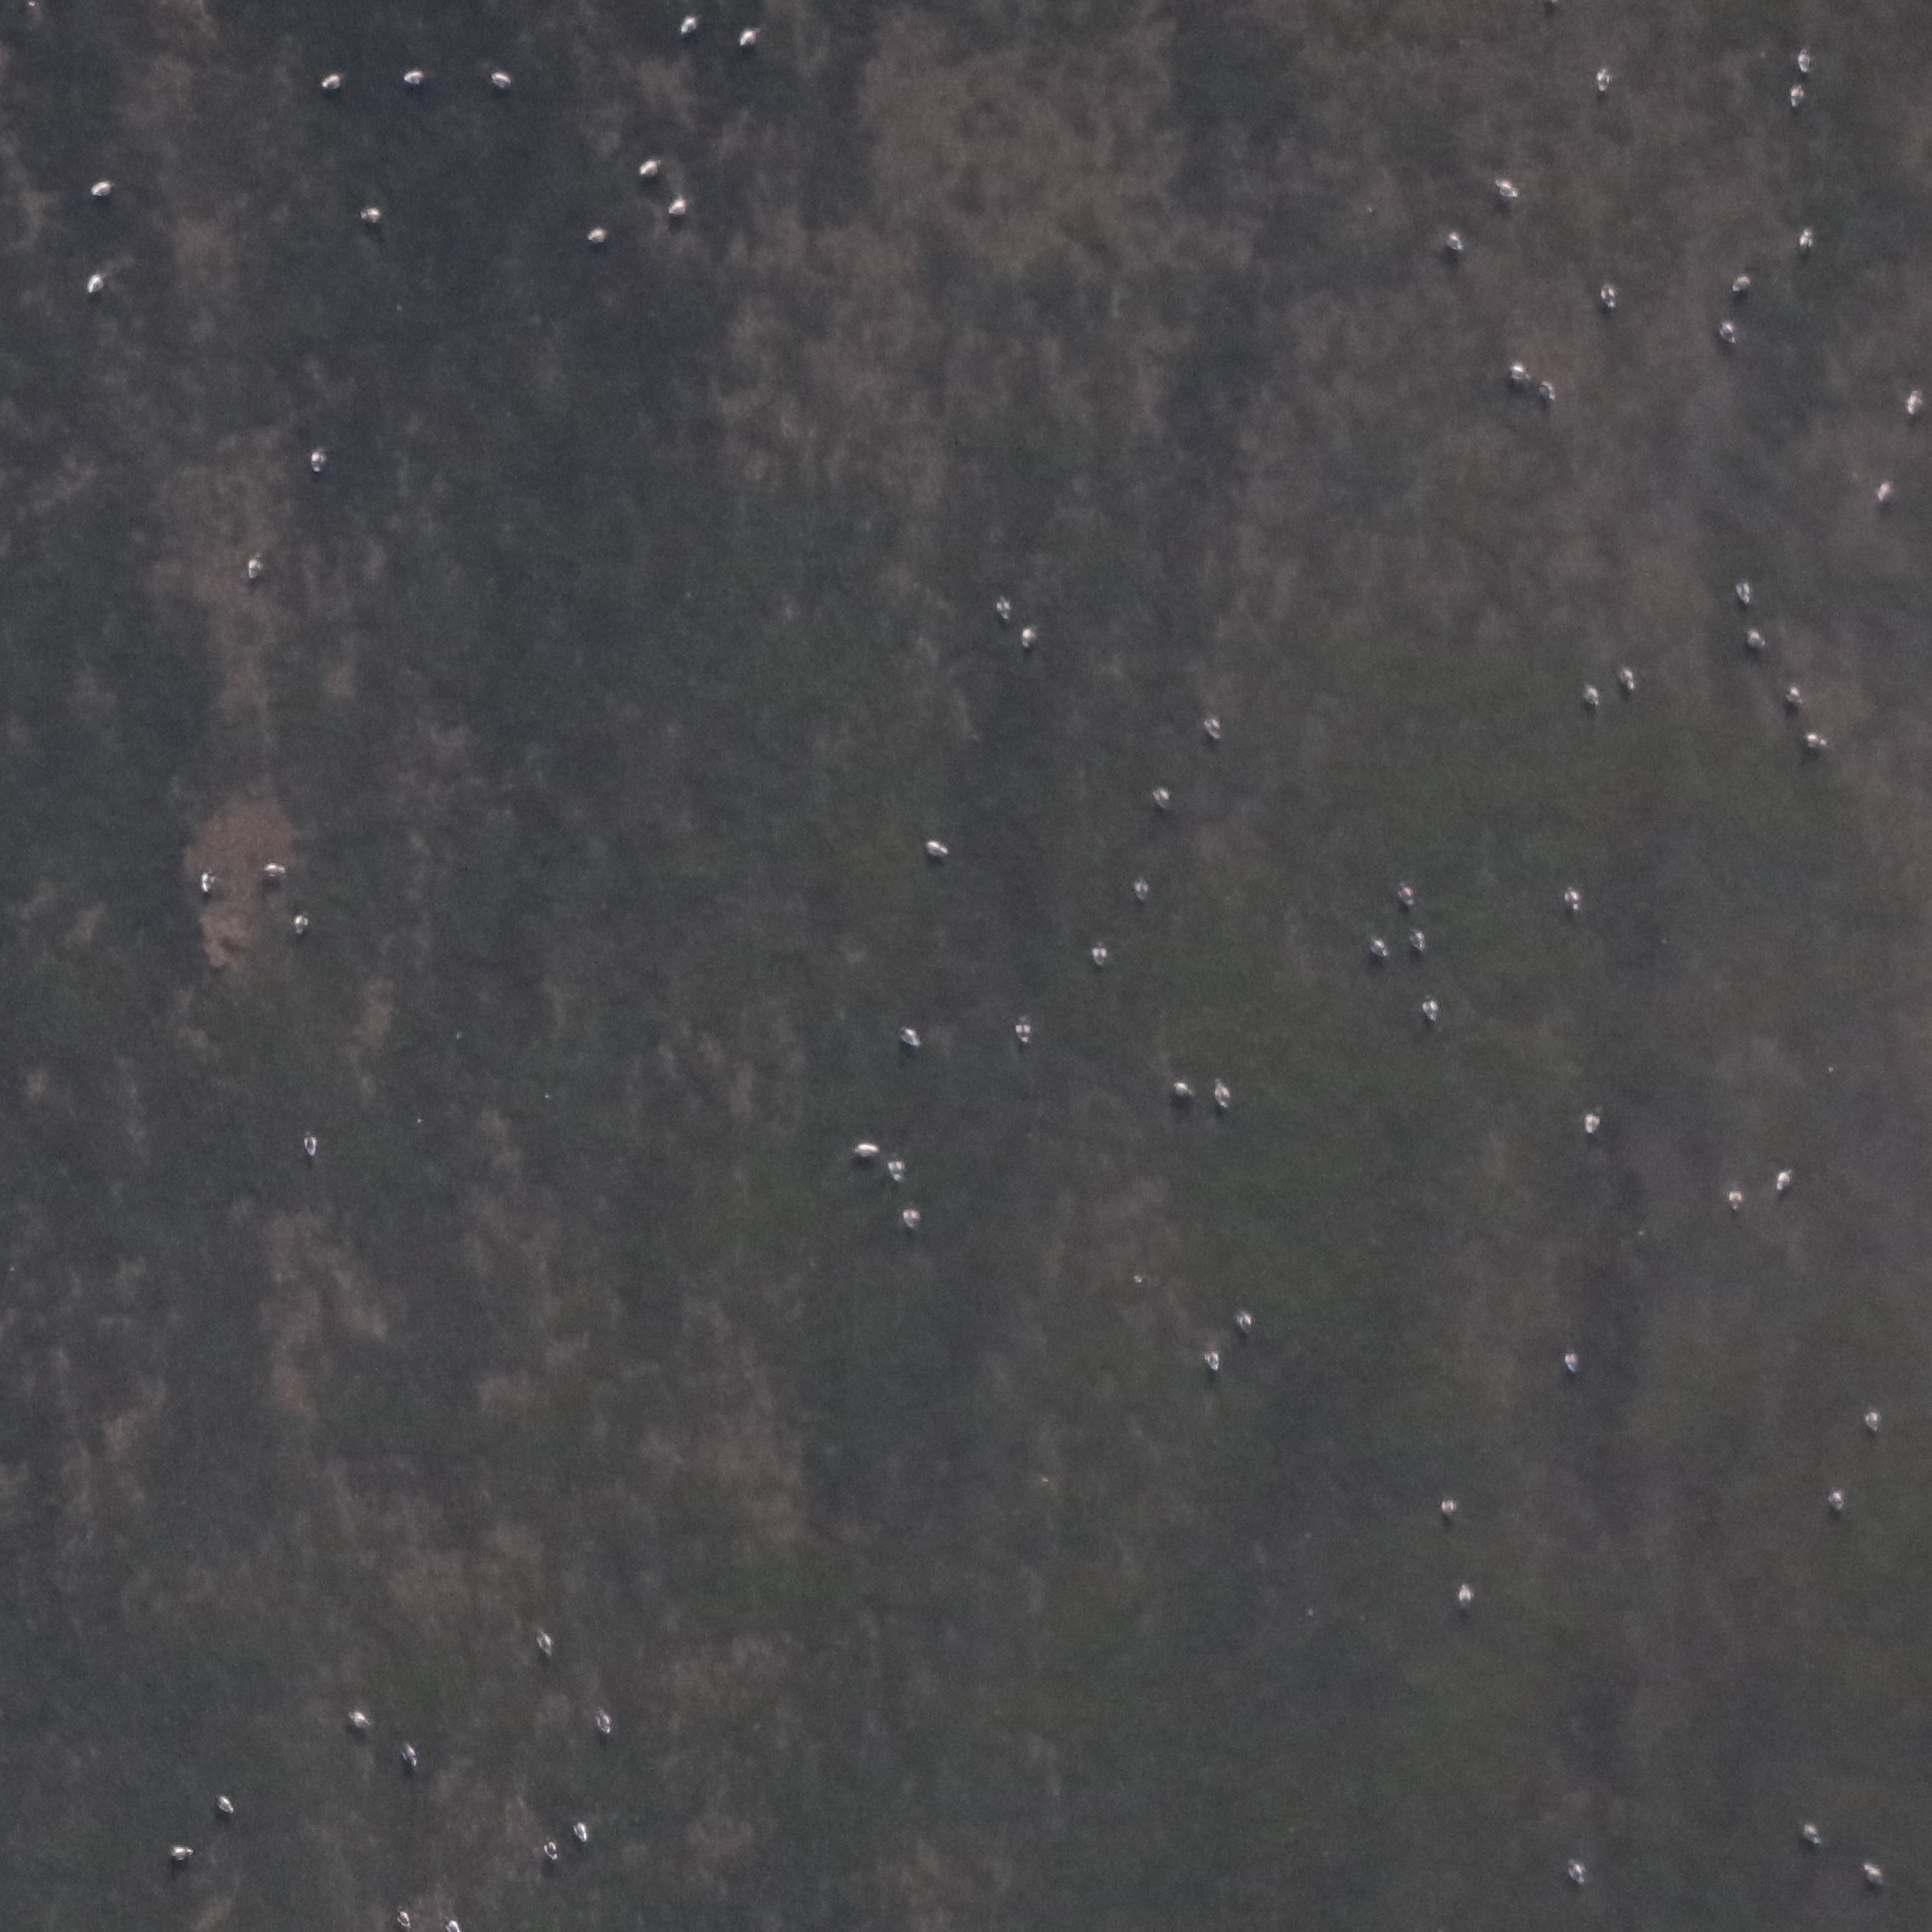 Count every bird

78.